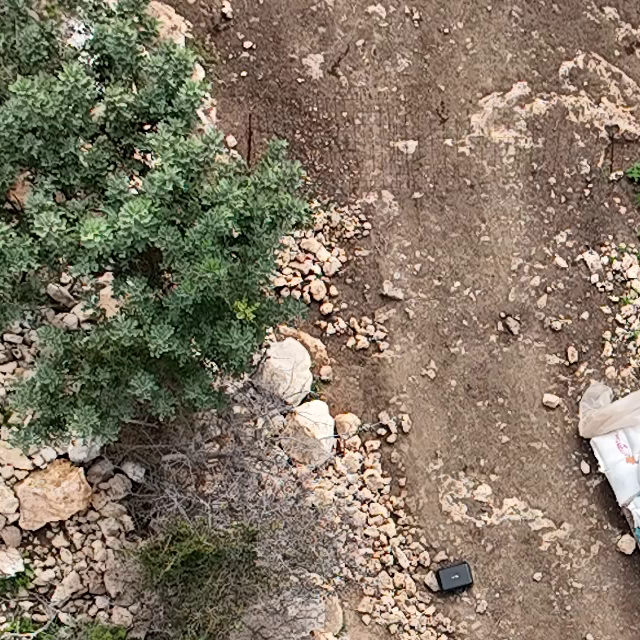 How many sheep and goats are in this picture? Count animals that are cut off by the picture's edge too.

0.